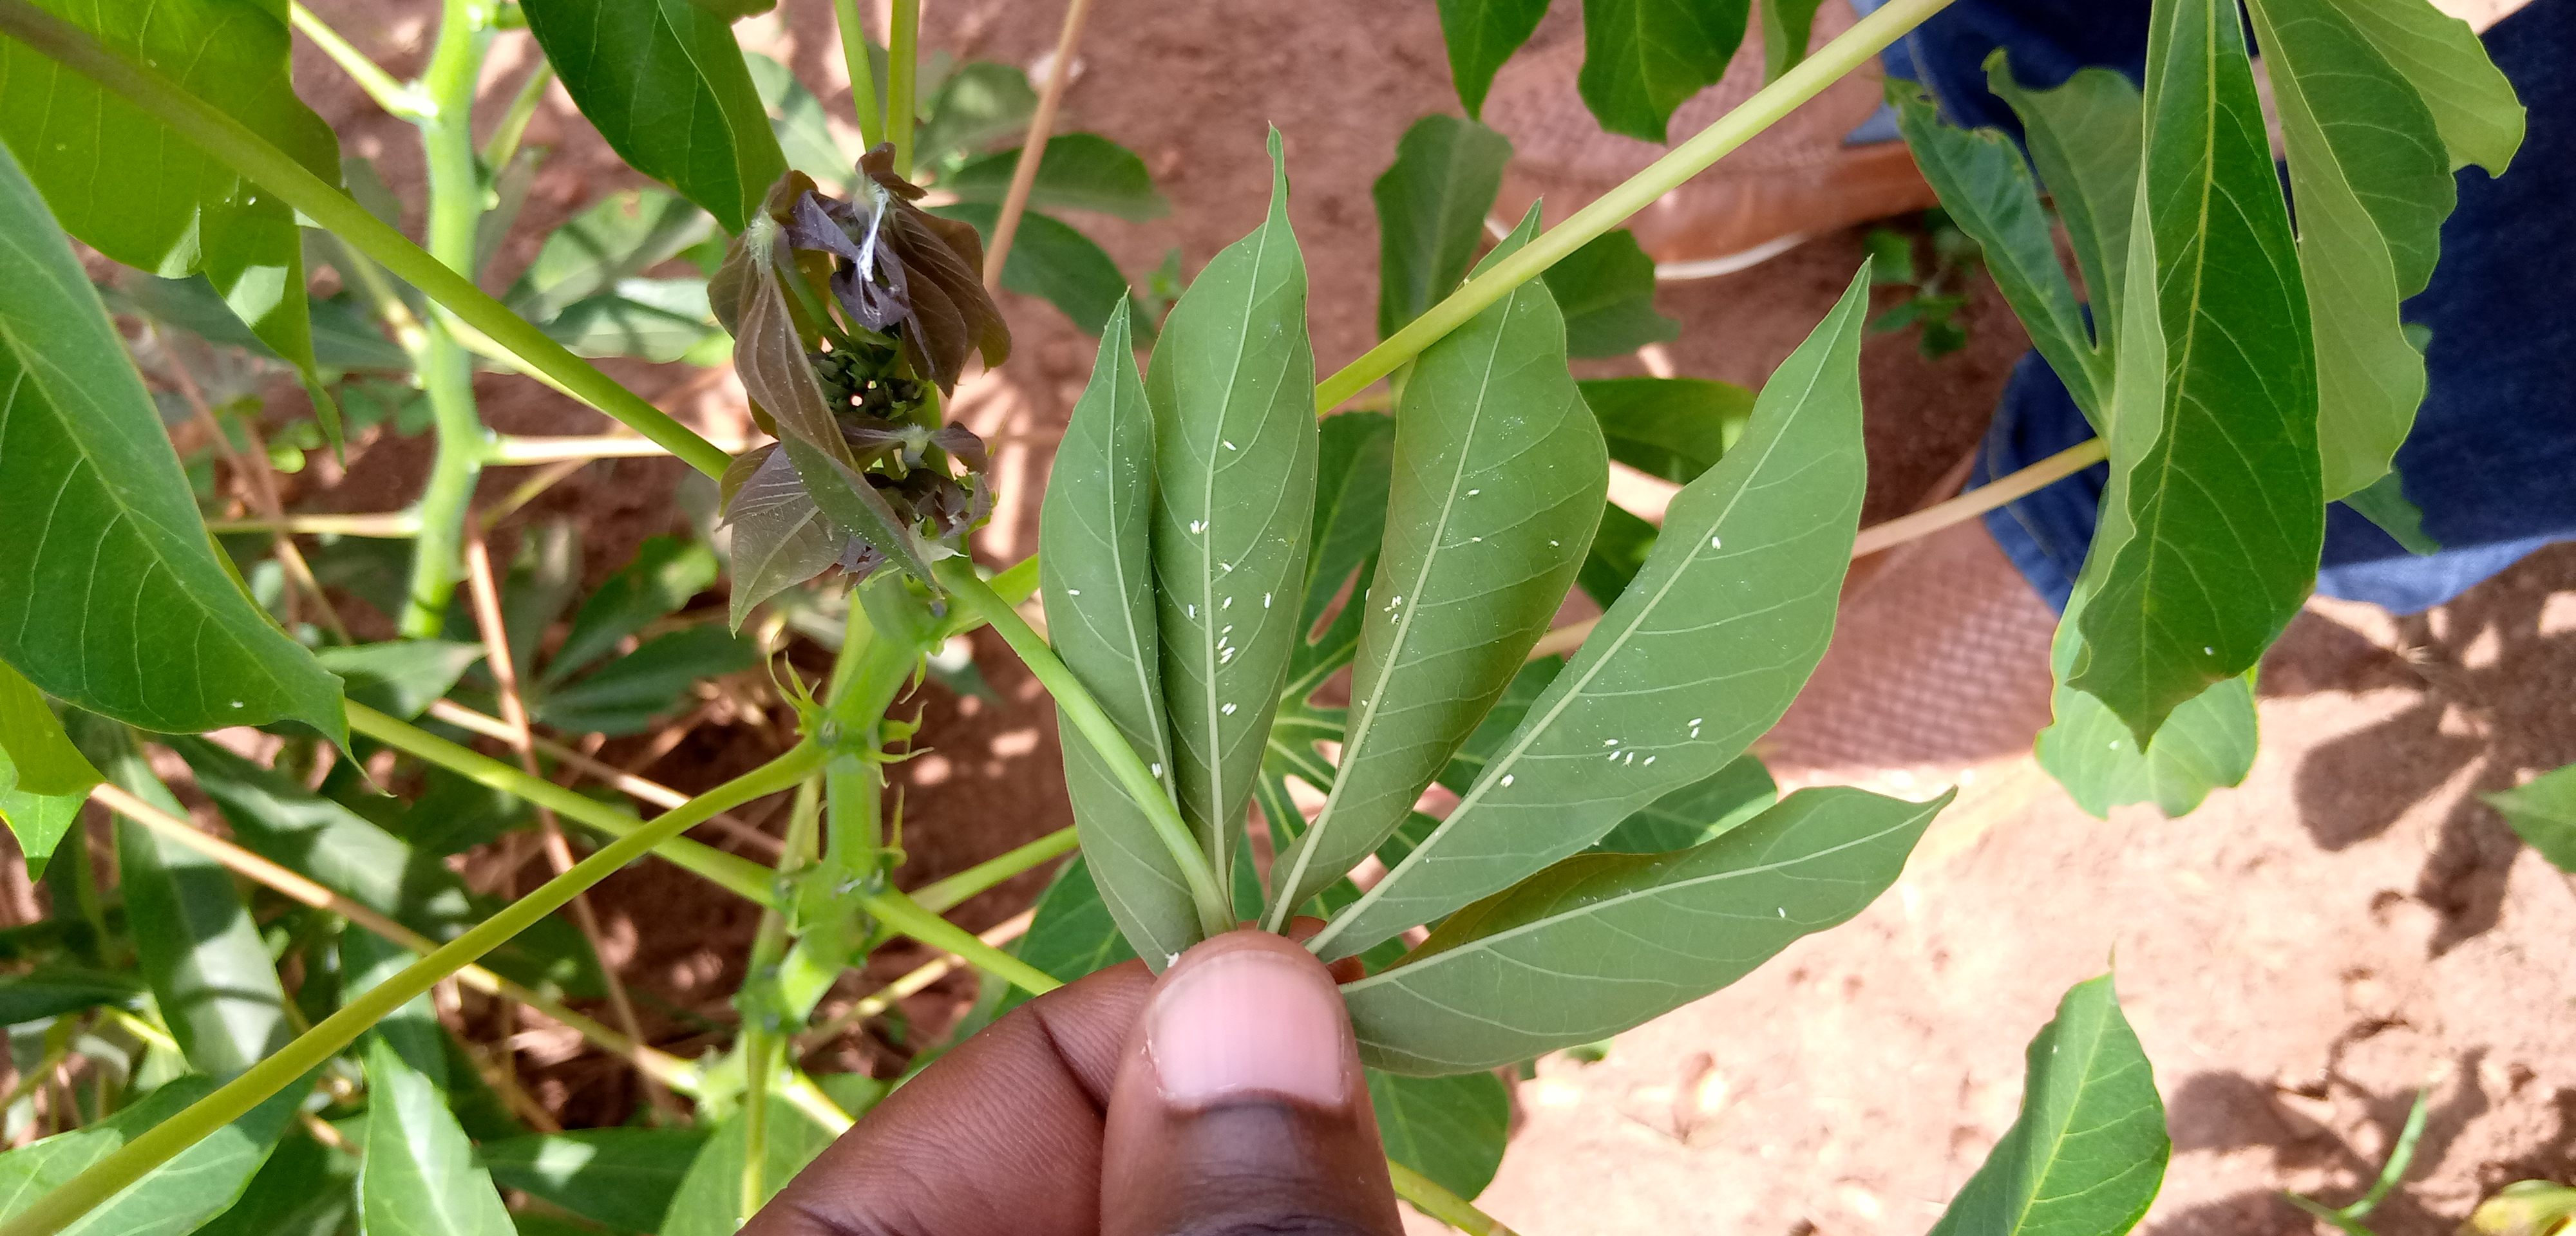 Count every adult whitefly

39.